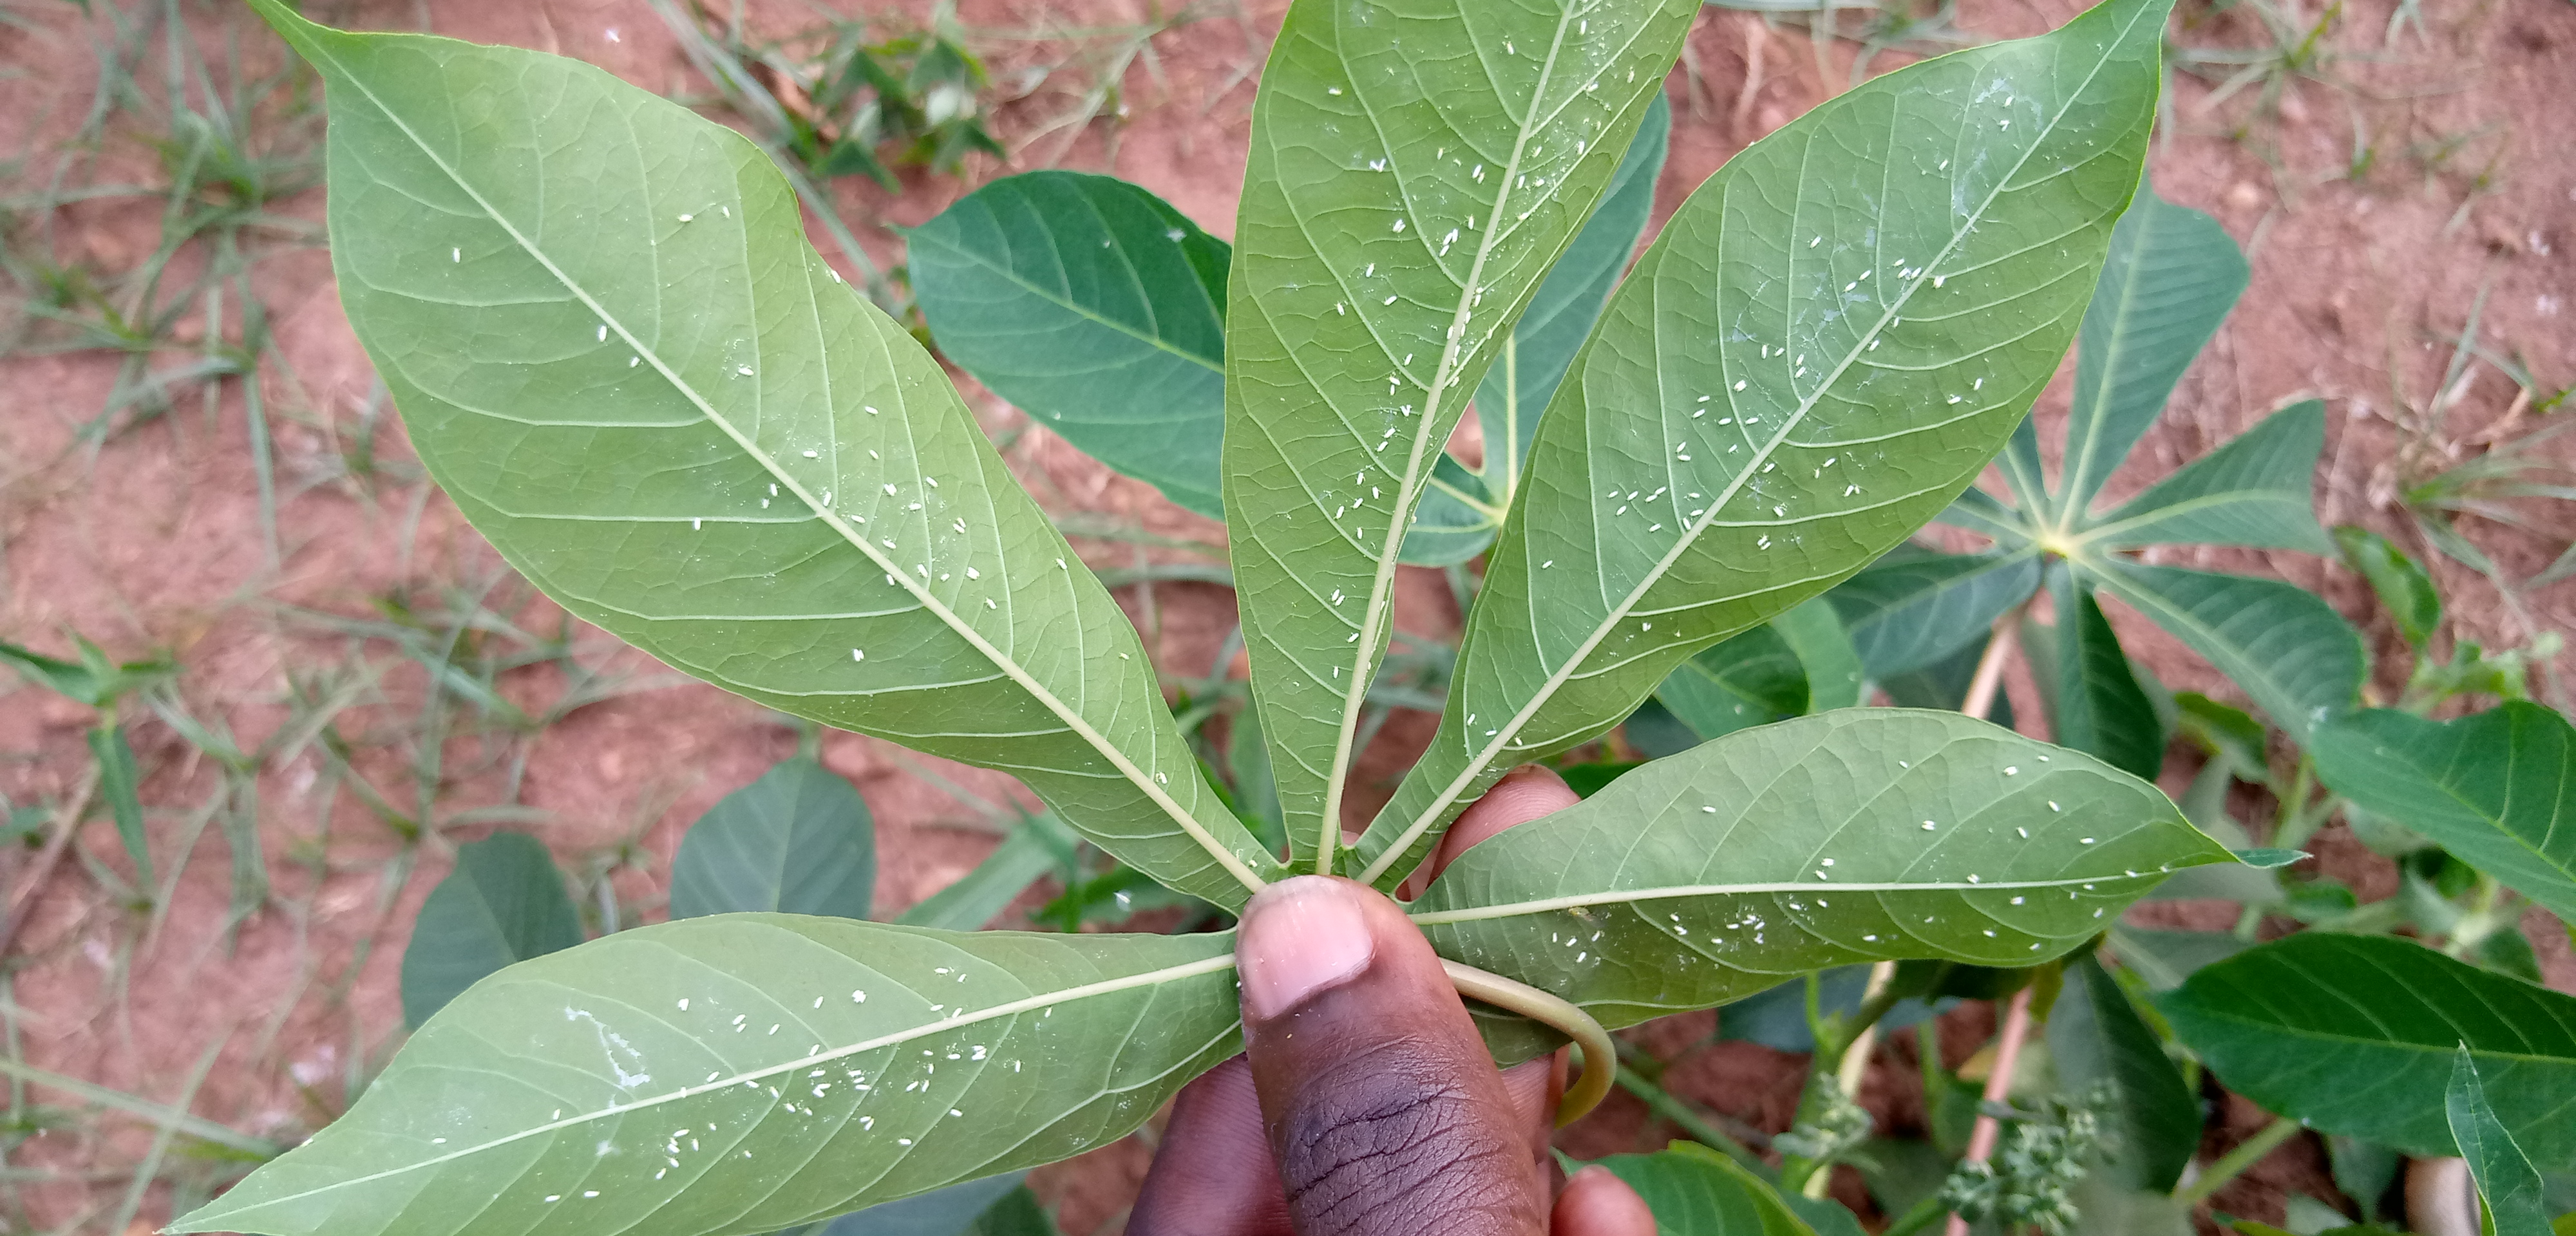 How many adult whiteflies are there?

202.